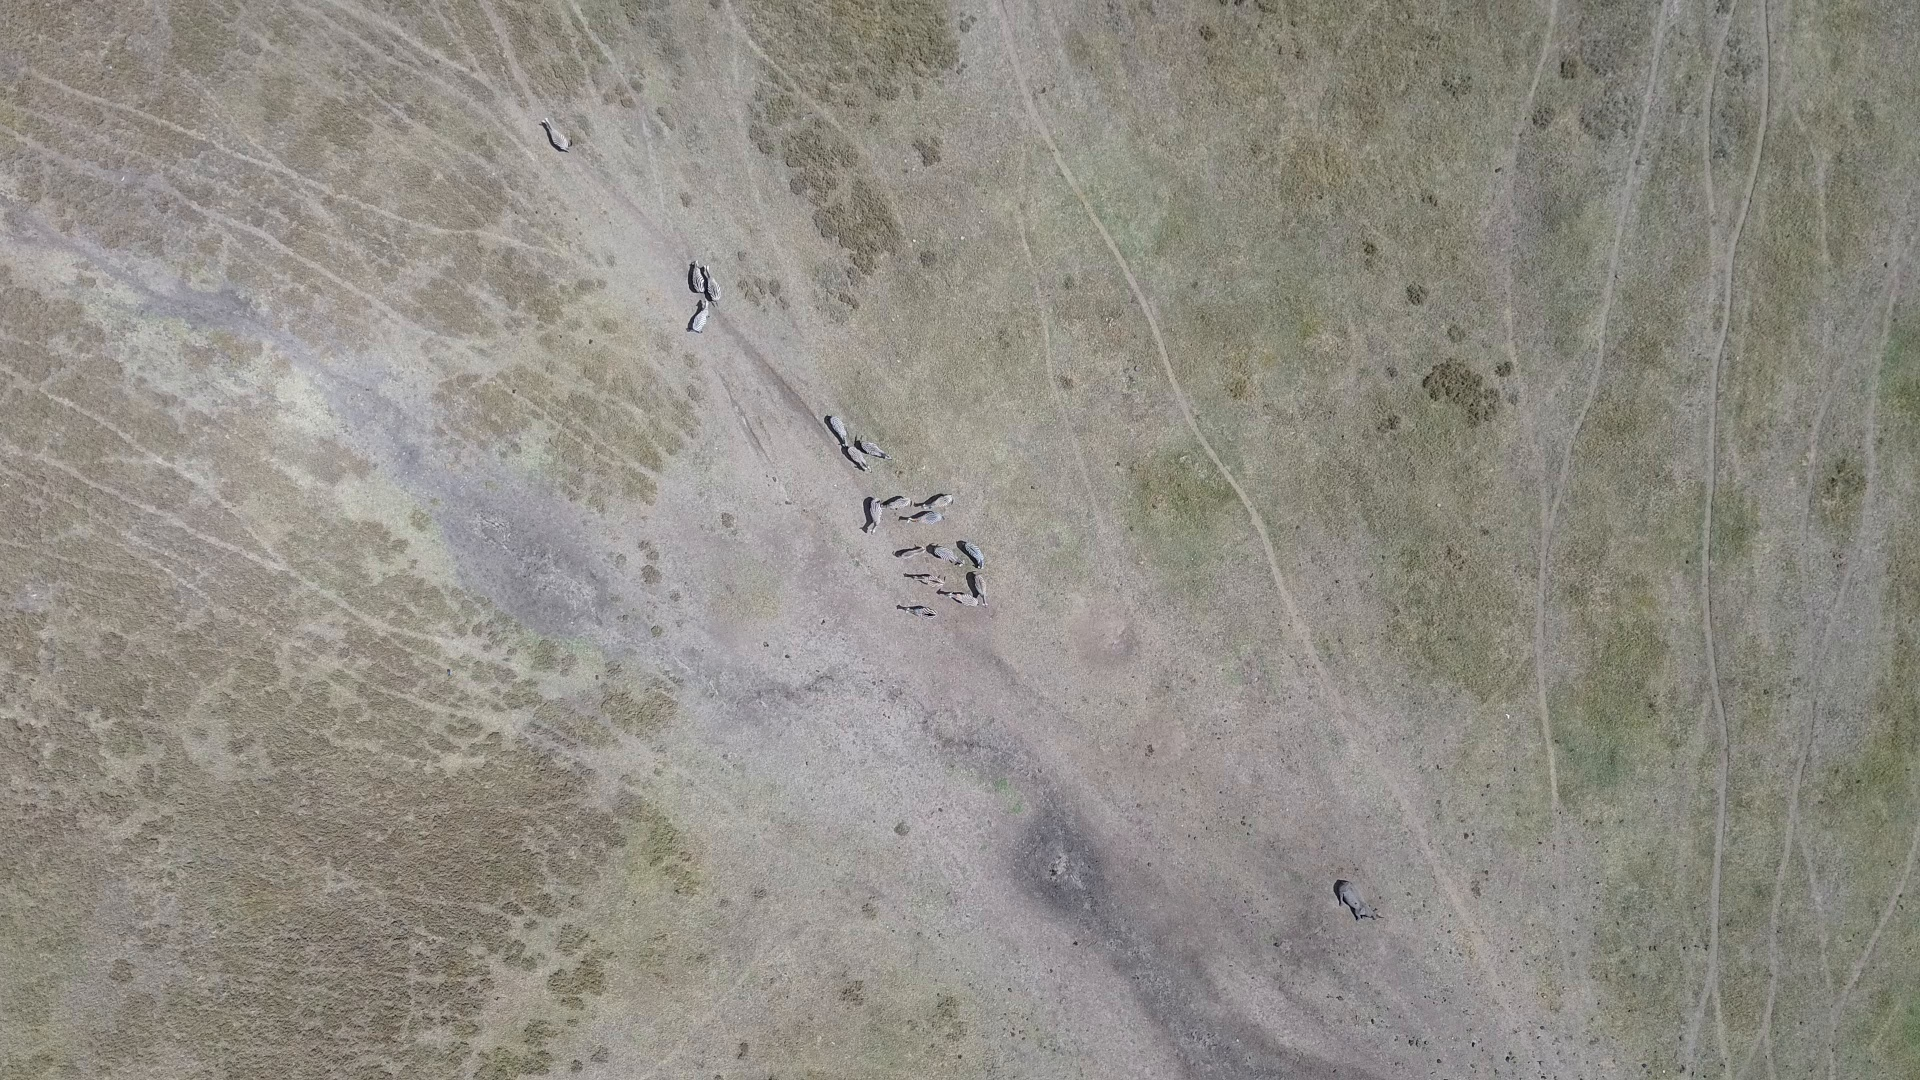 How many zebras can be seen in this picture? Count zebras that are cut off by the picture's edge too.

18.